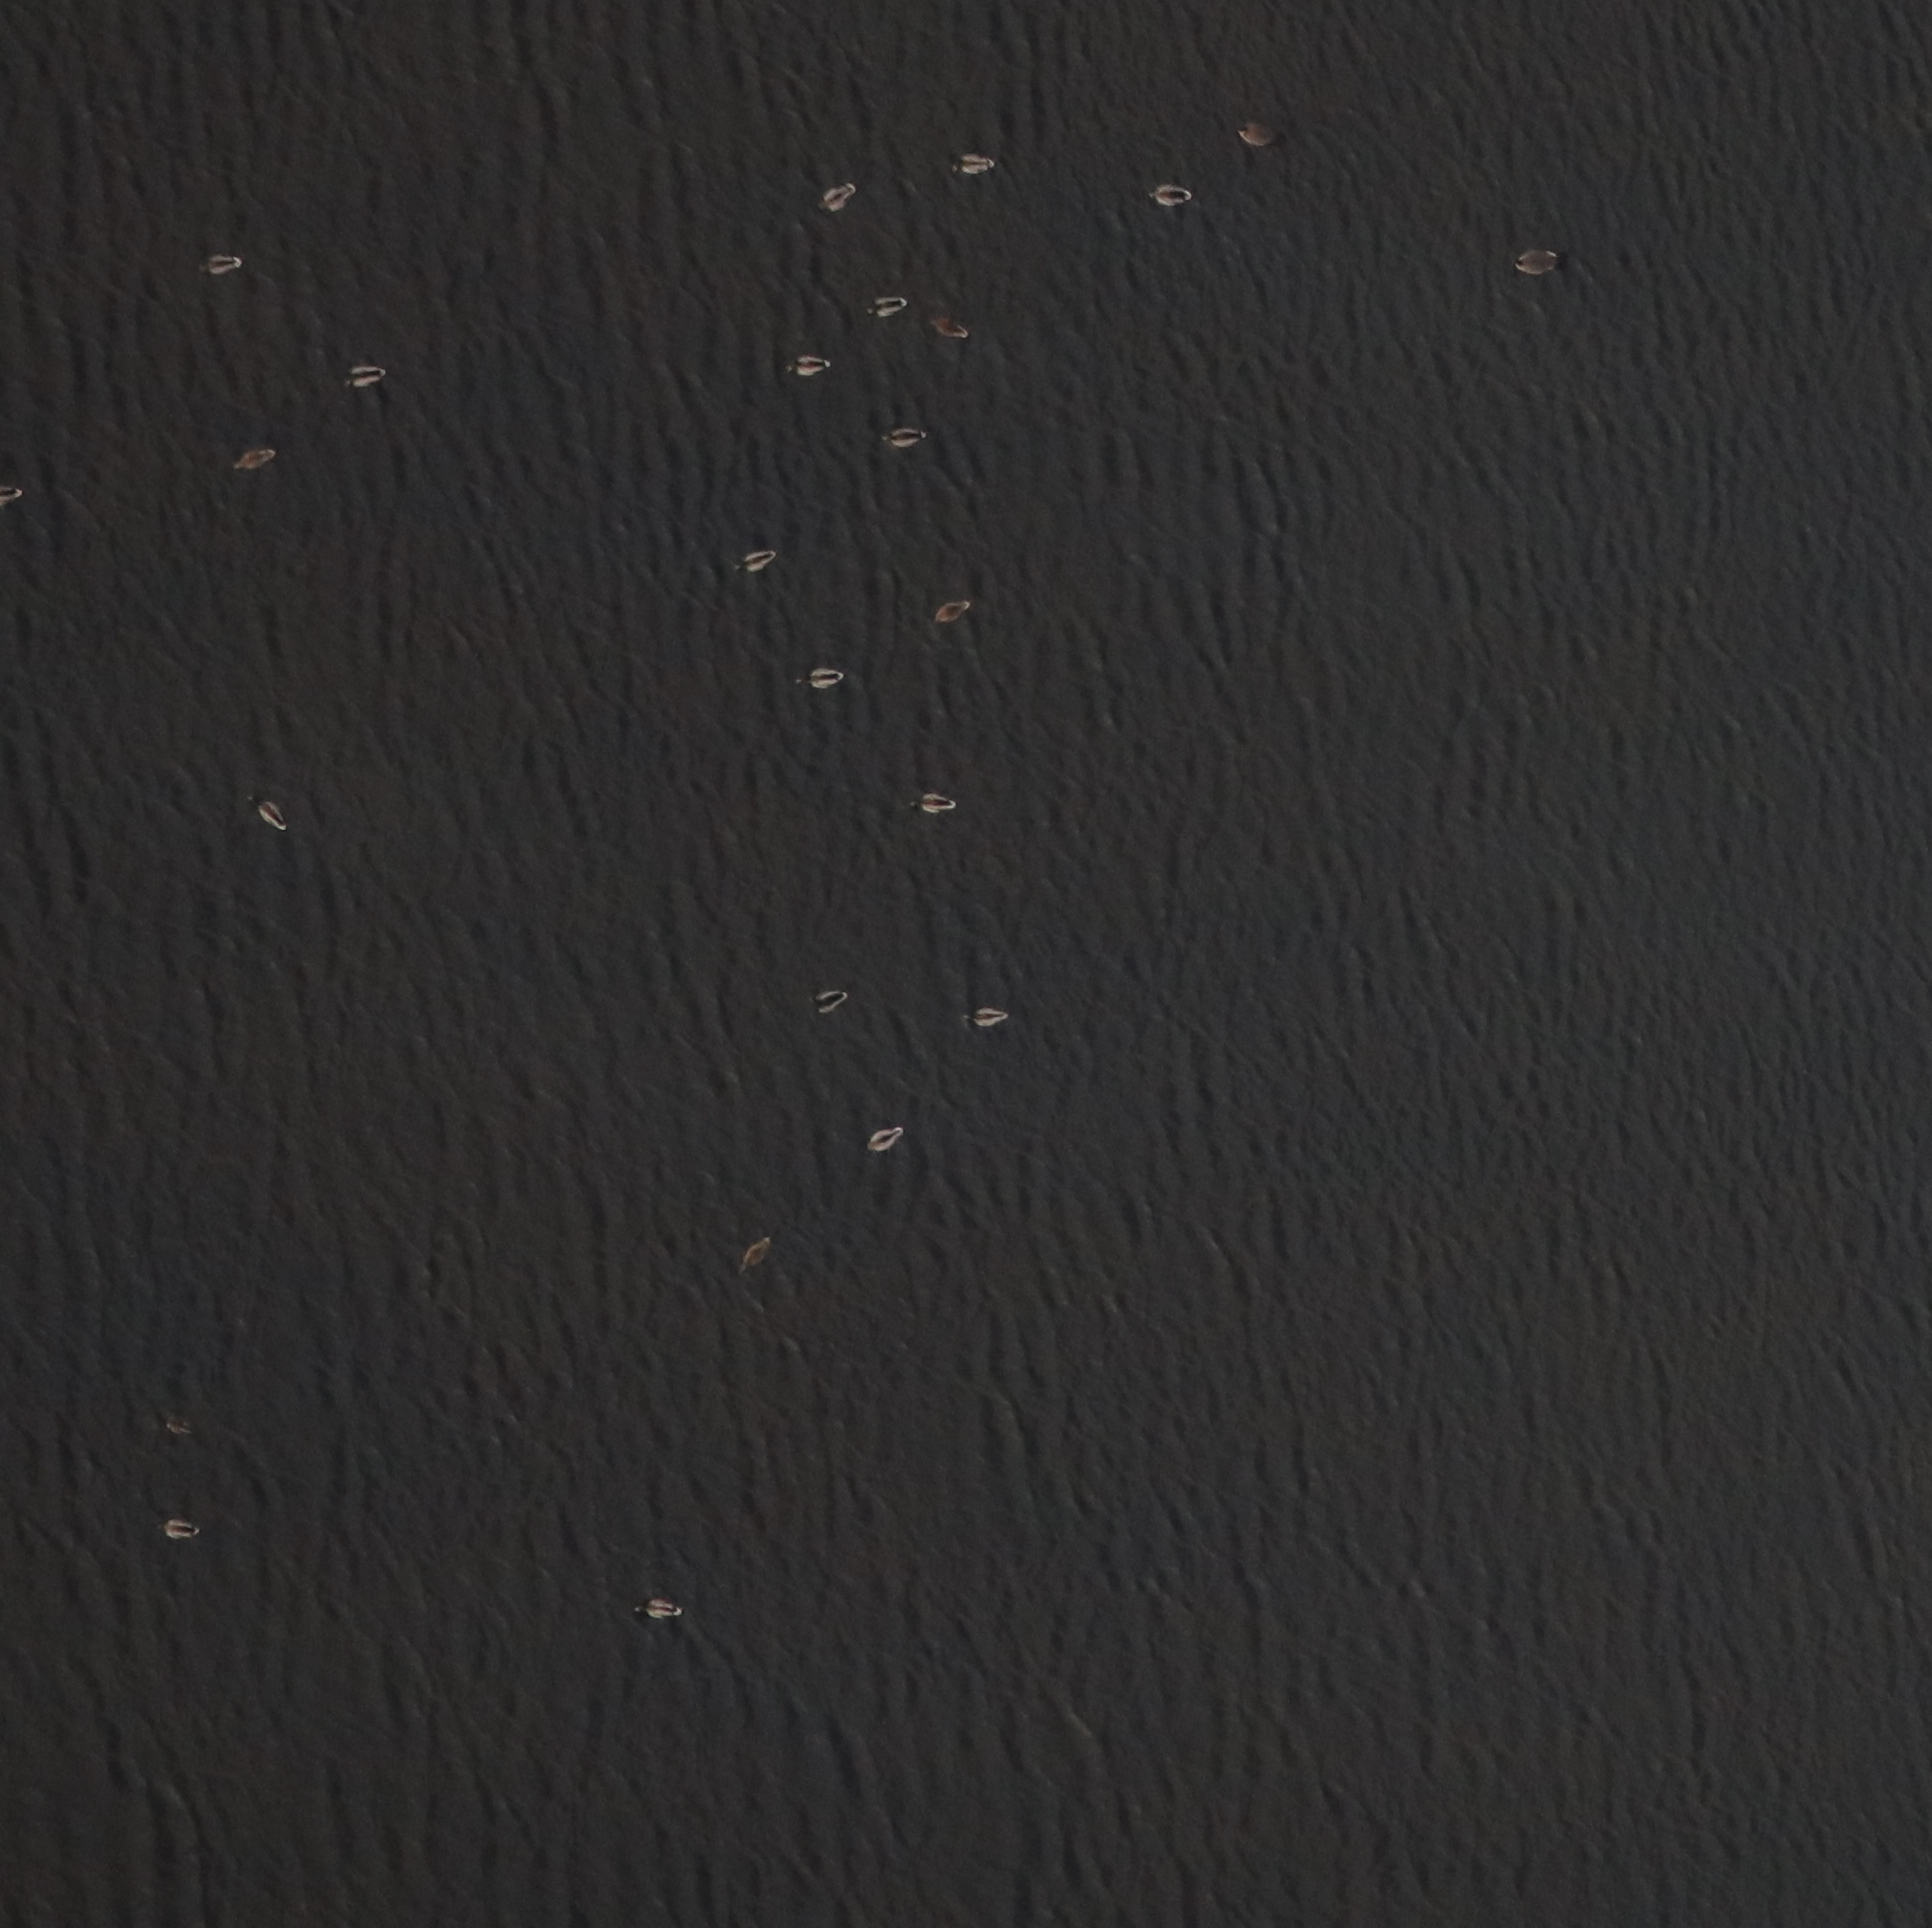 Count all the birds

25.